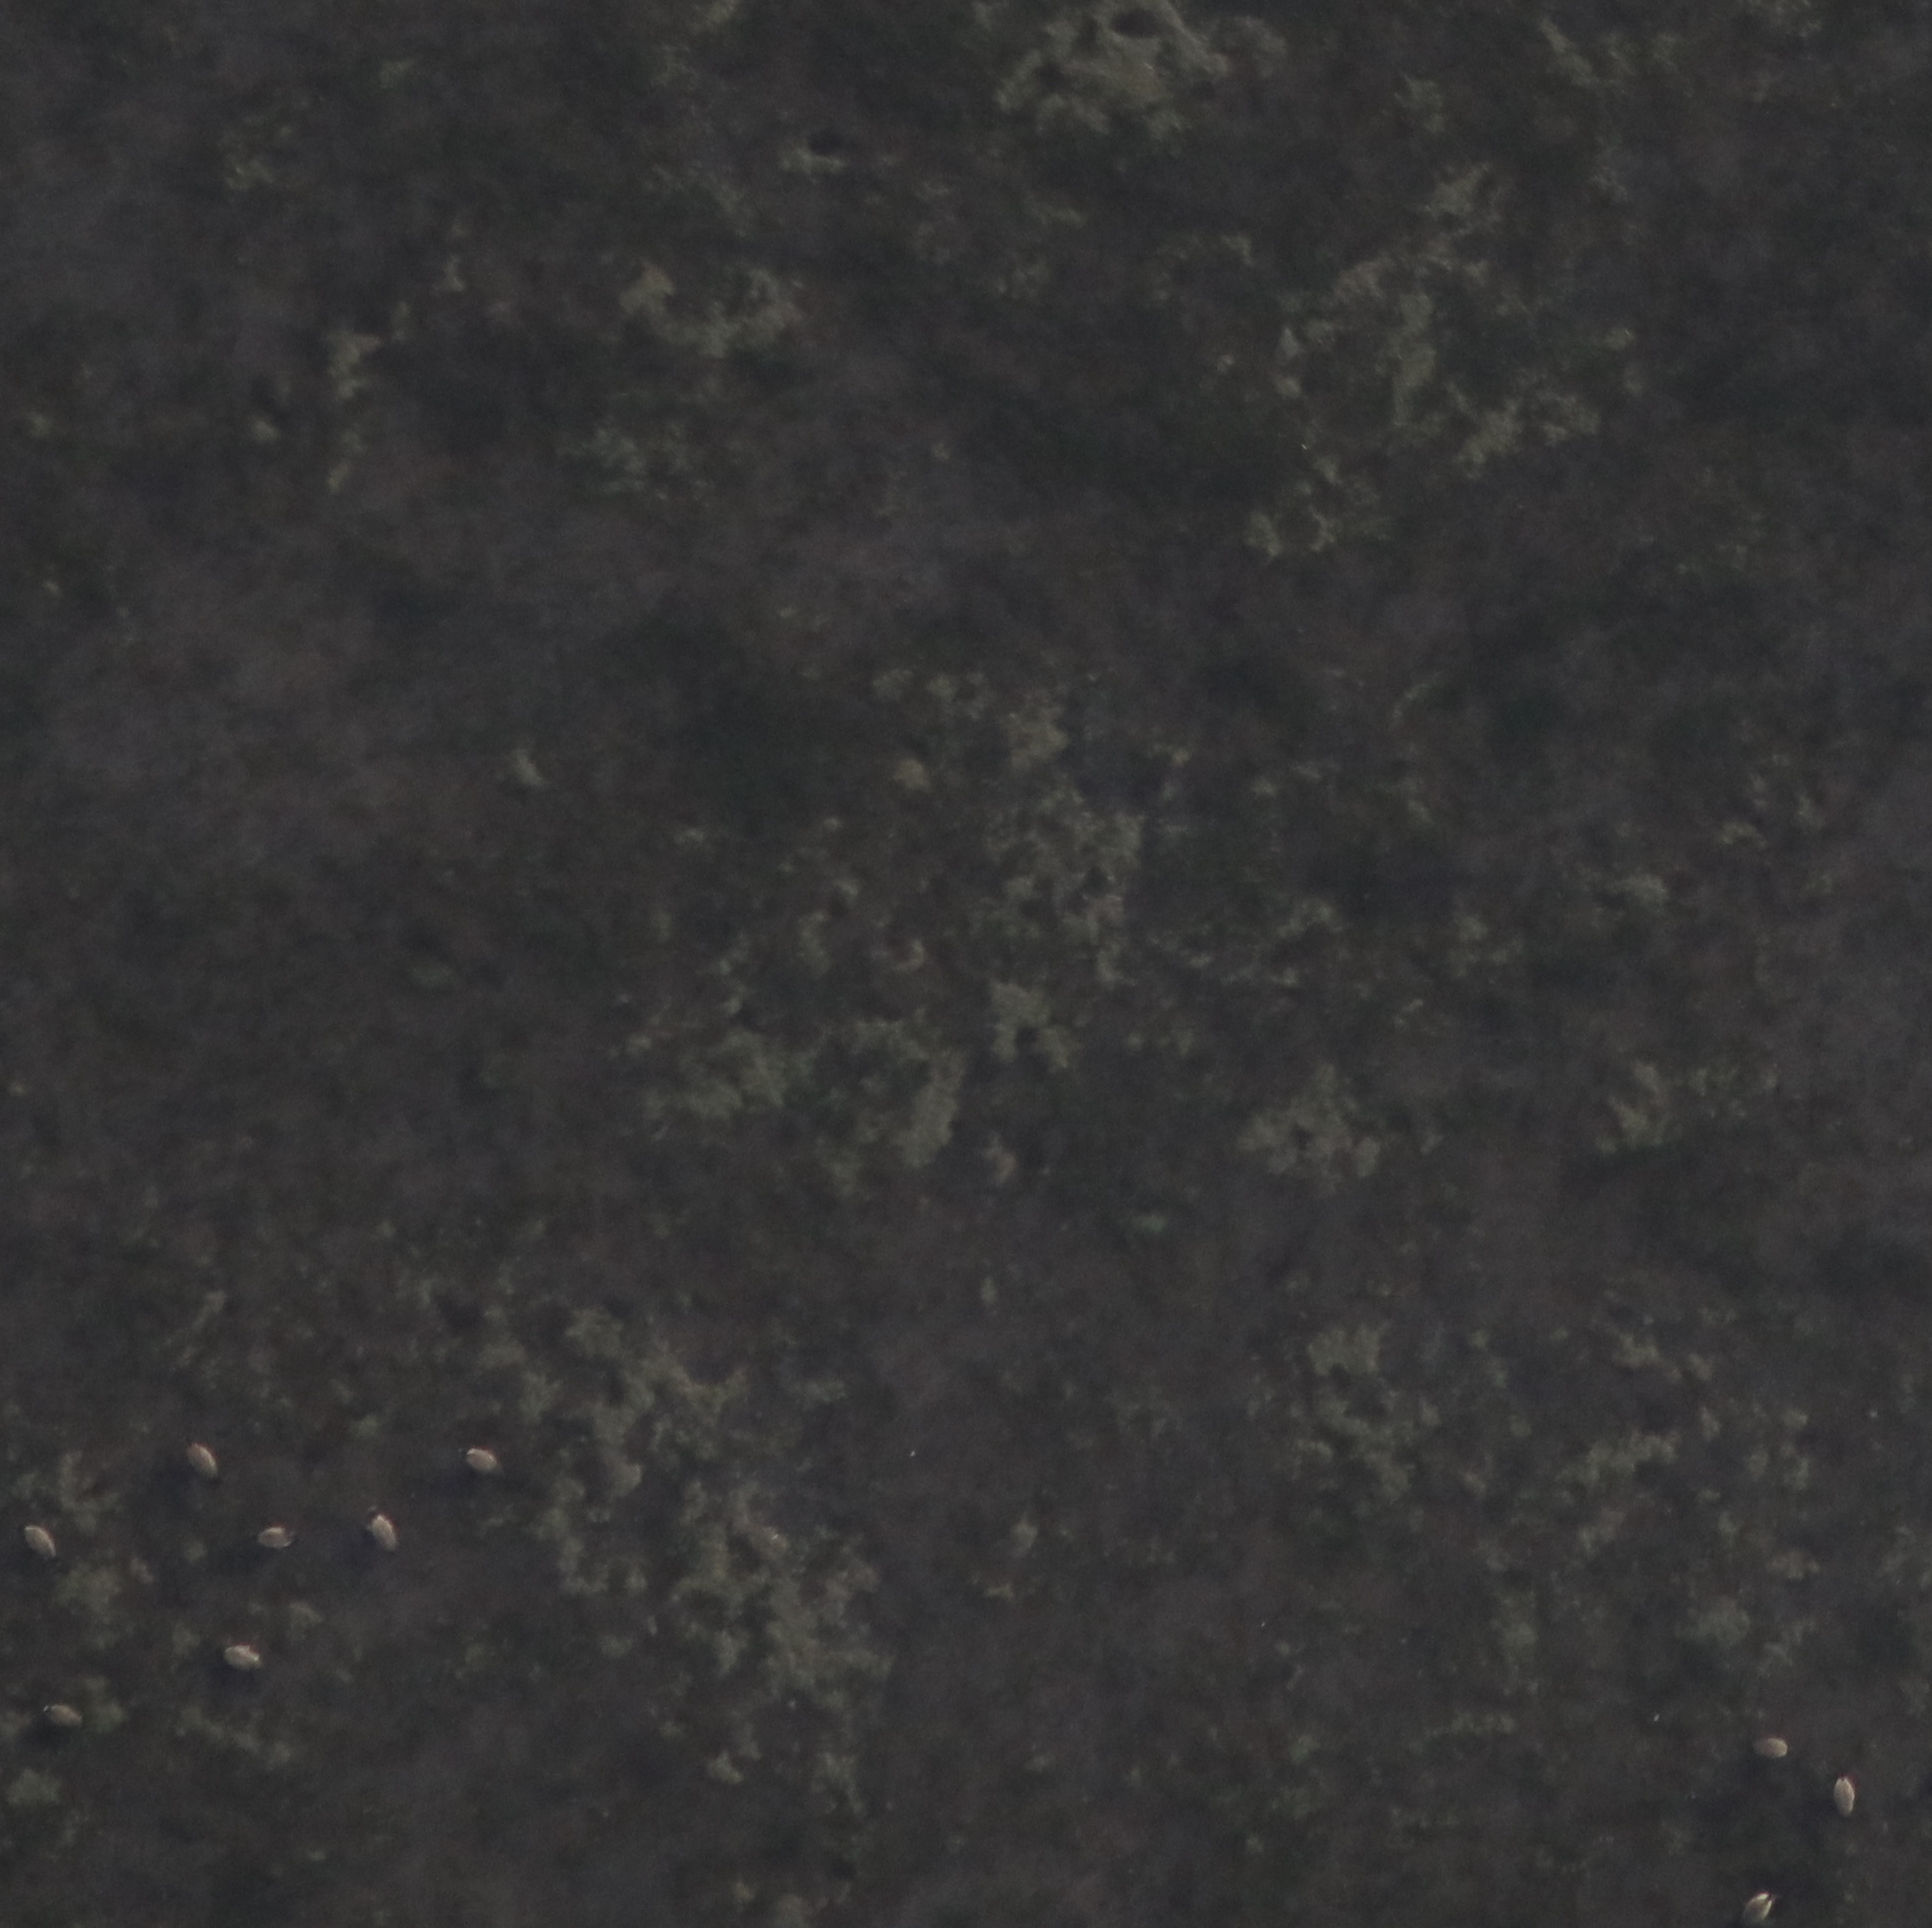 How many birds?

10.